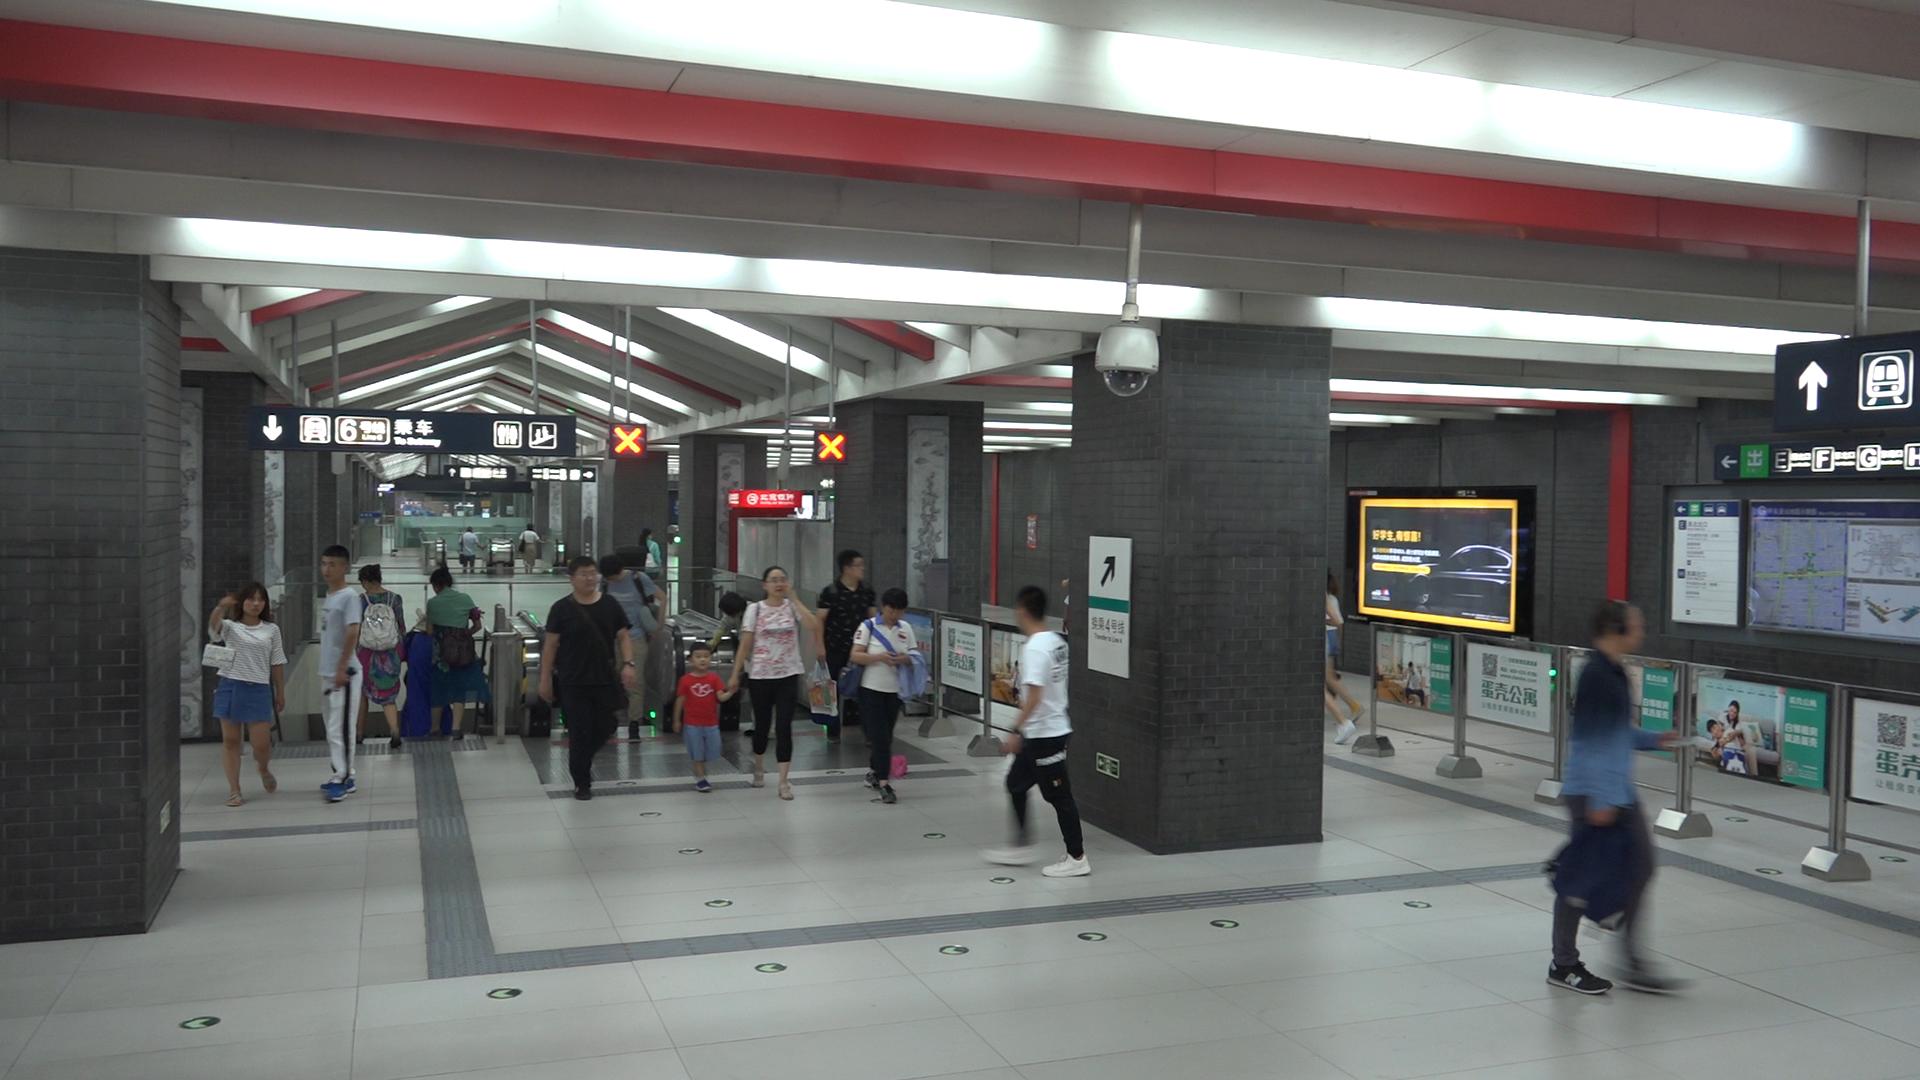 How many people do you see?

17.